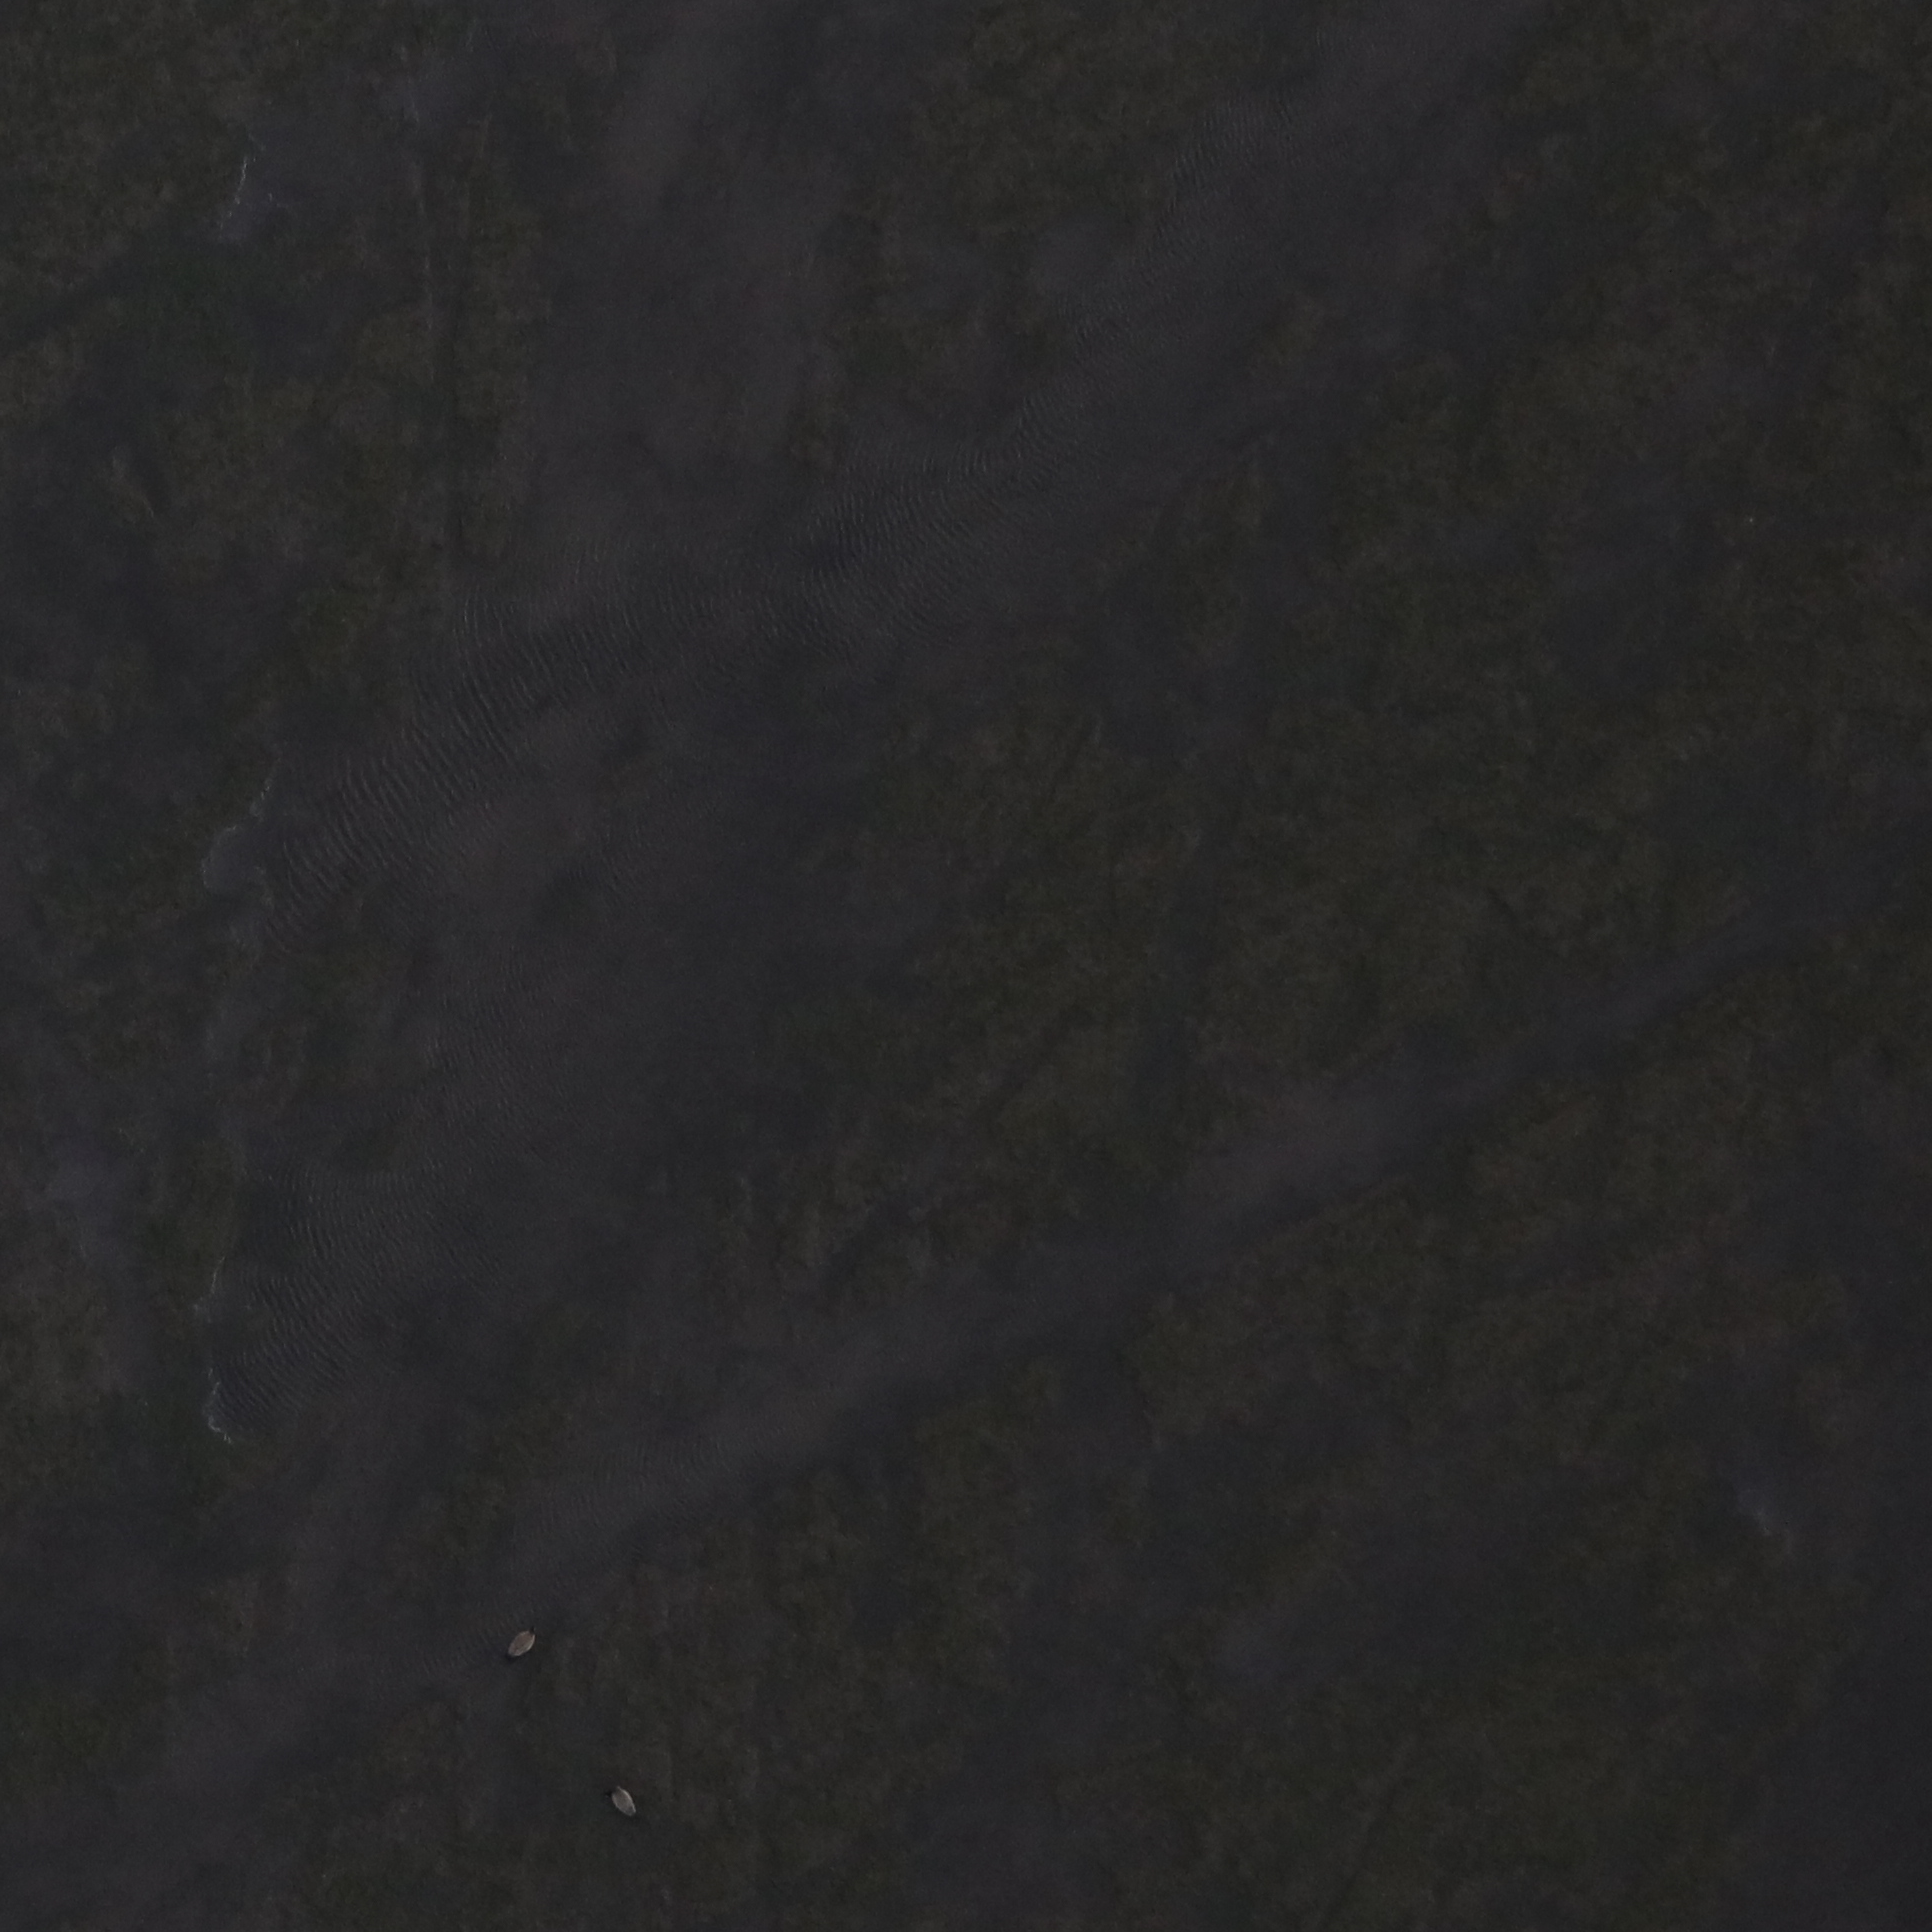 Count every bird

2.